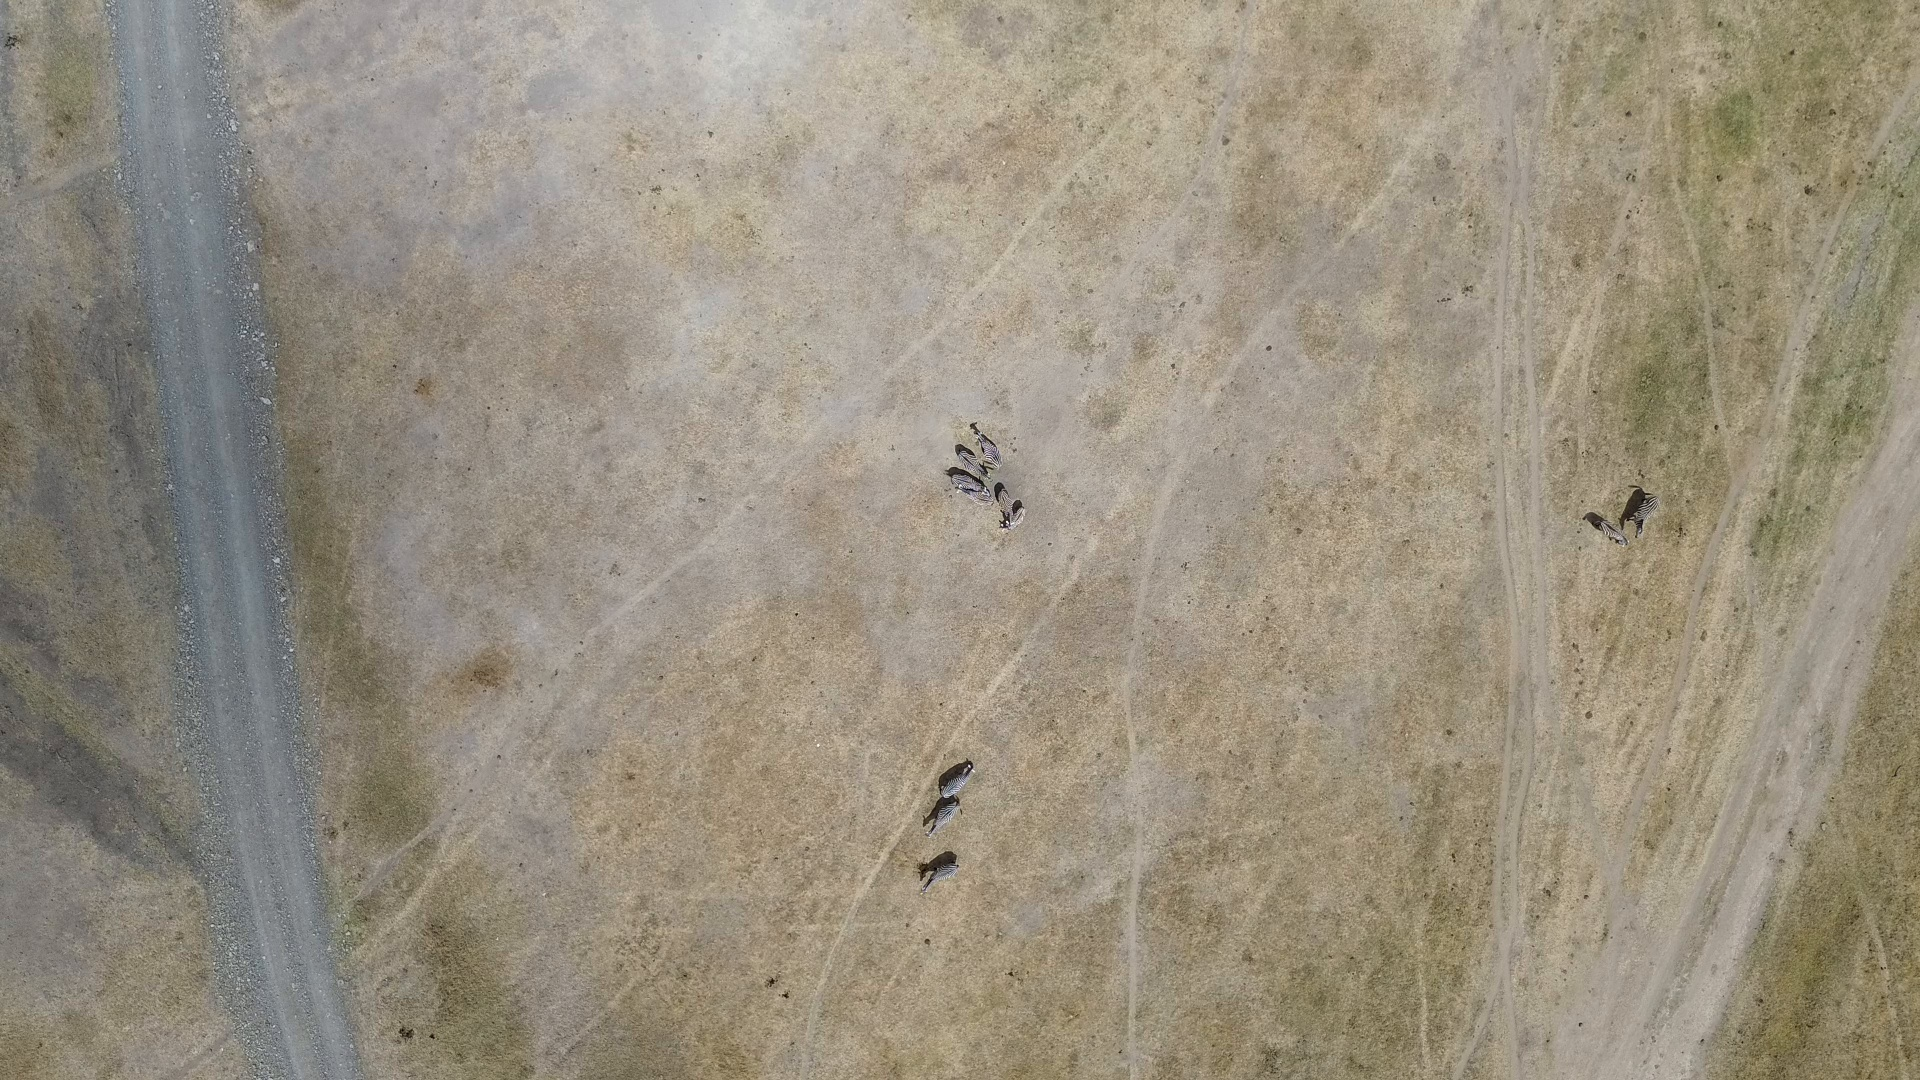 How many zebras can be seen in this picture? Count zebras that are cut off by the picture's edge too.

11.